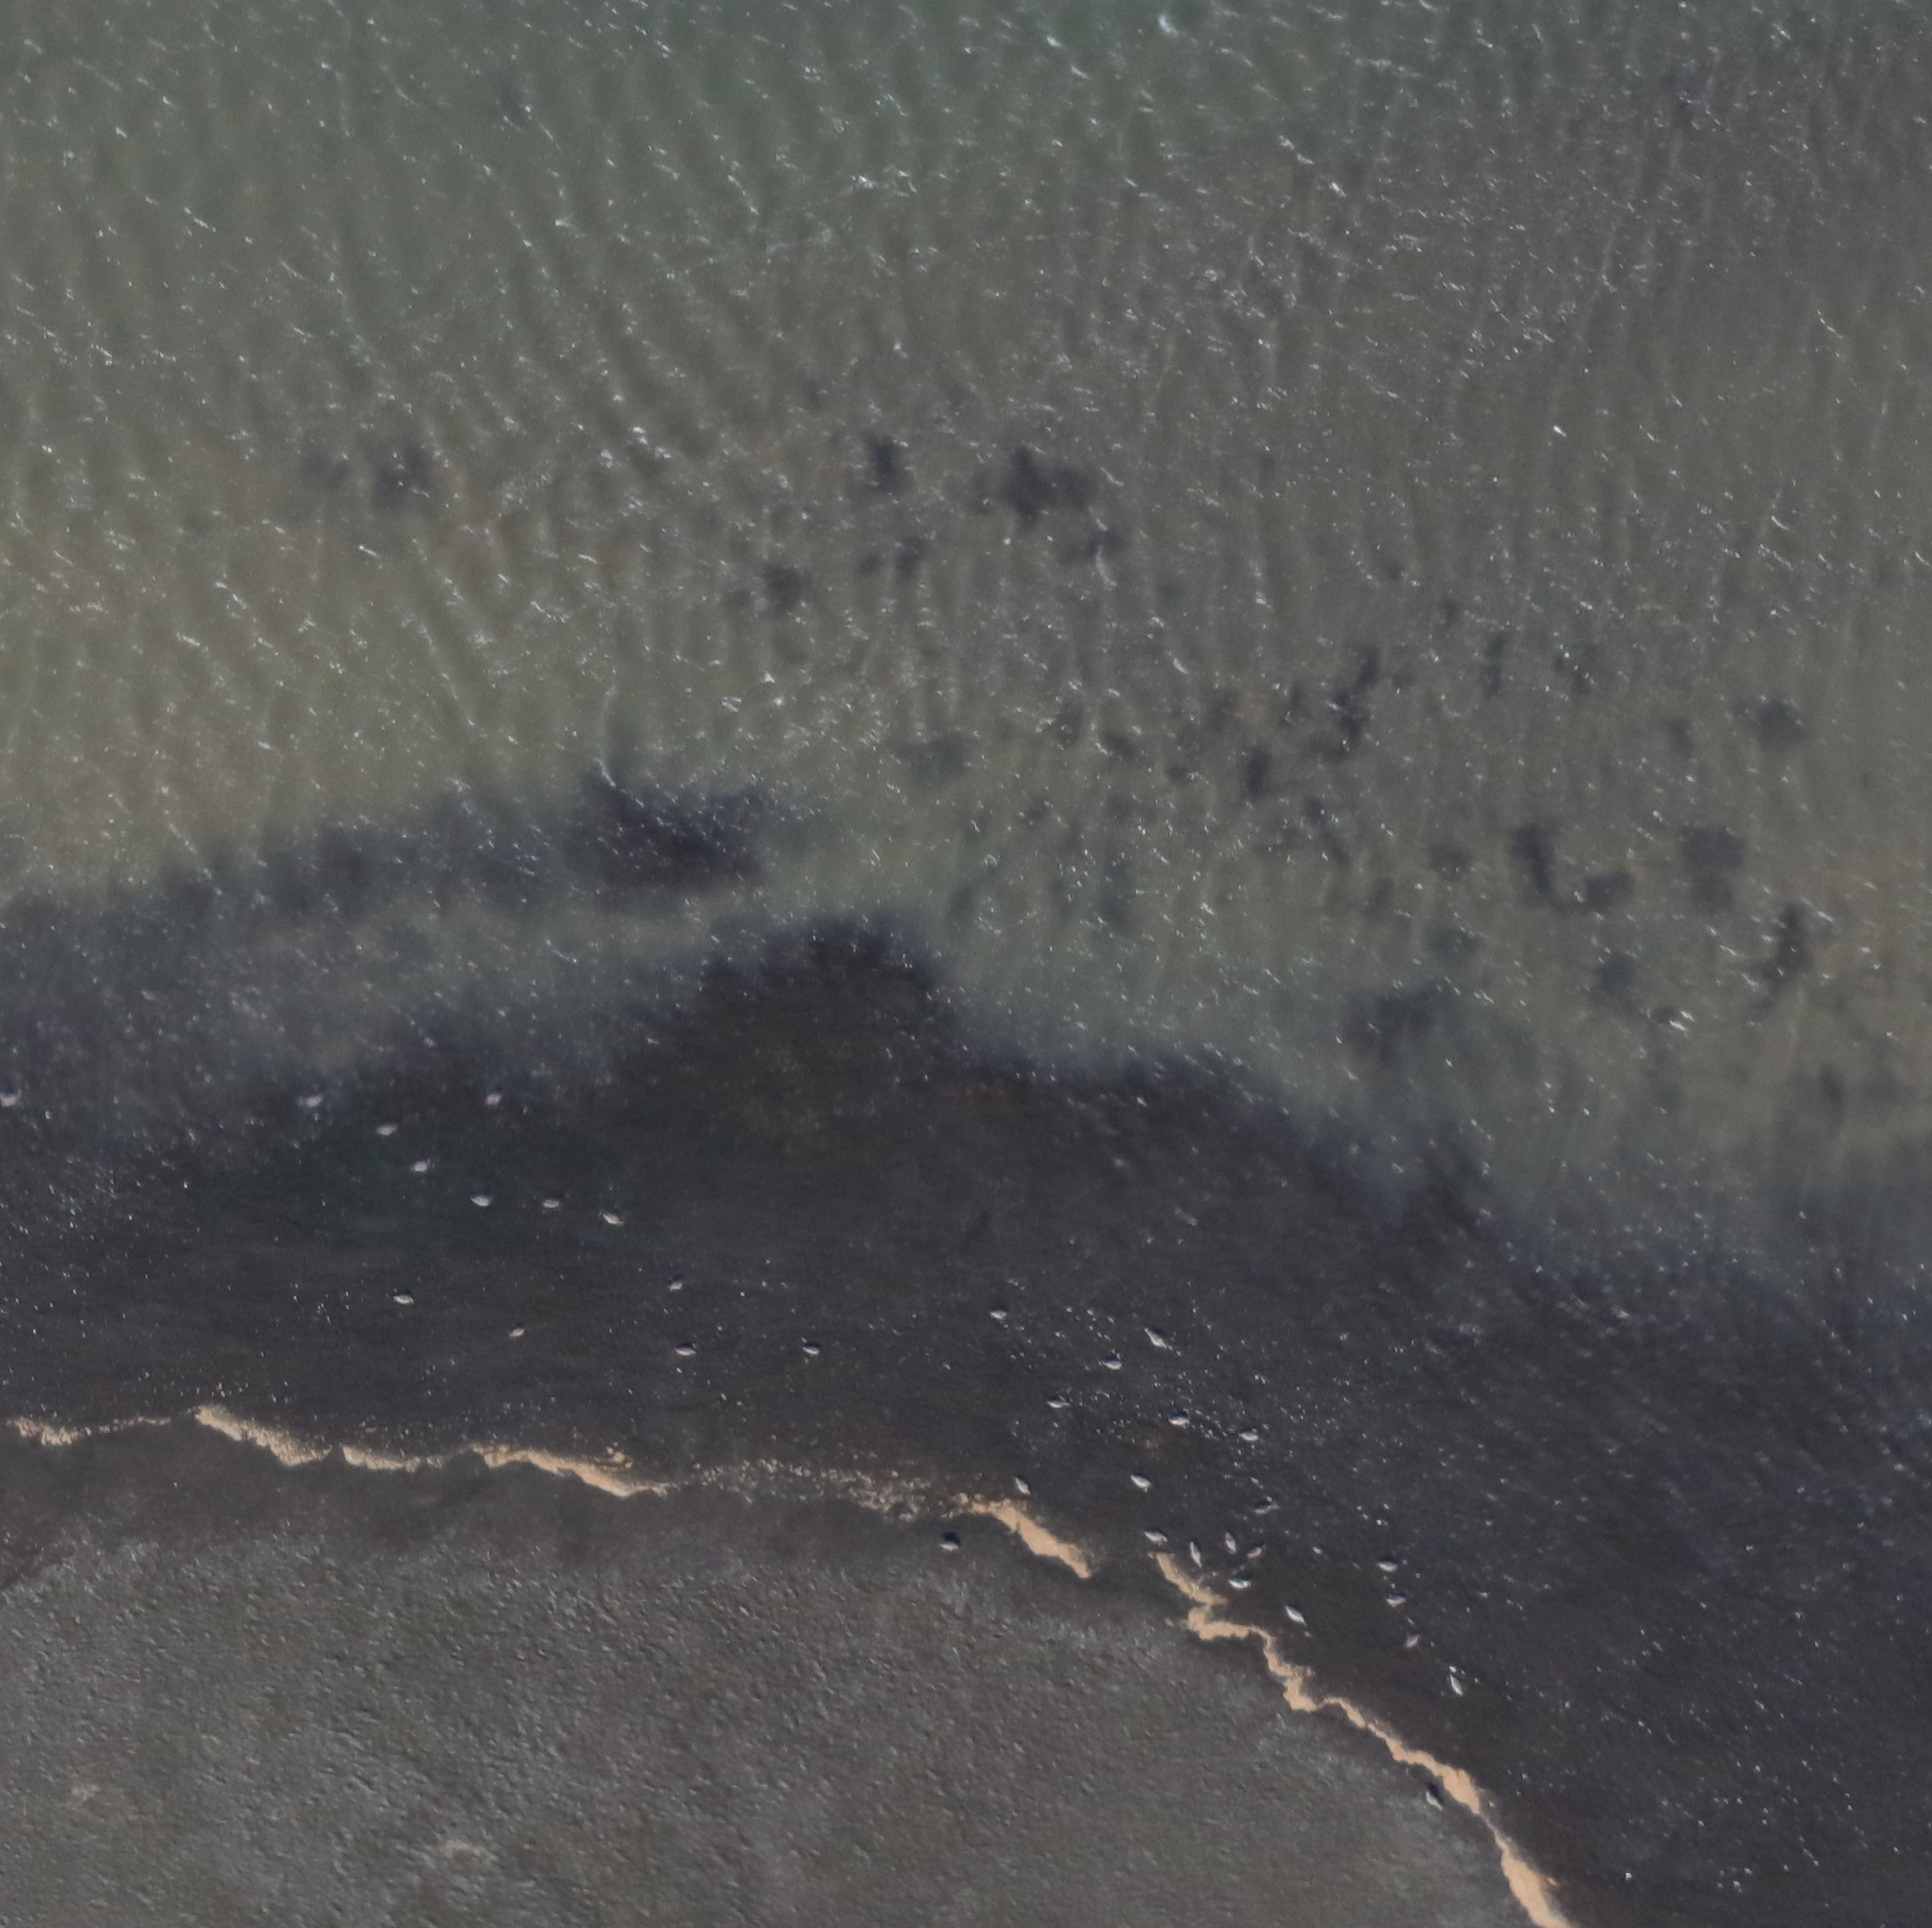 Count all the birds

34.